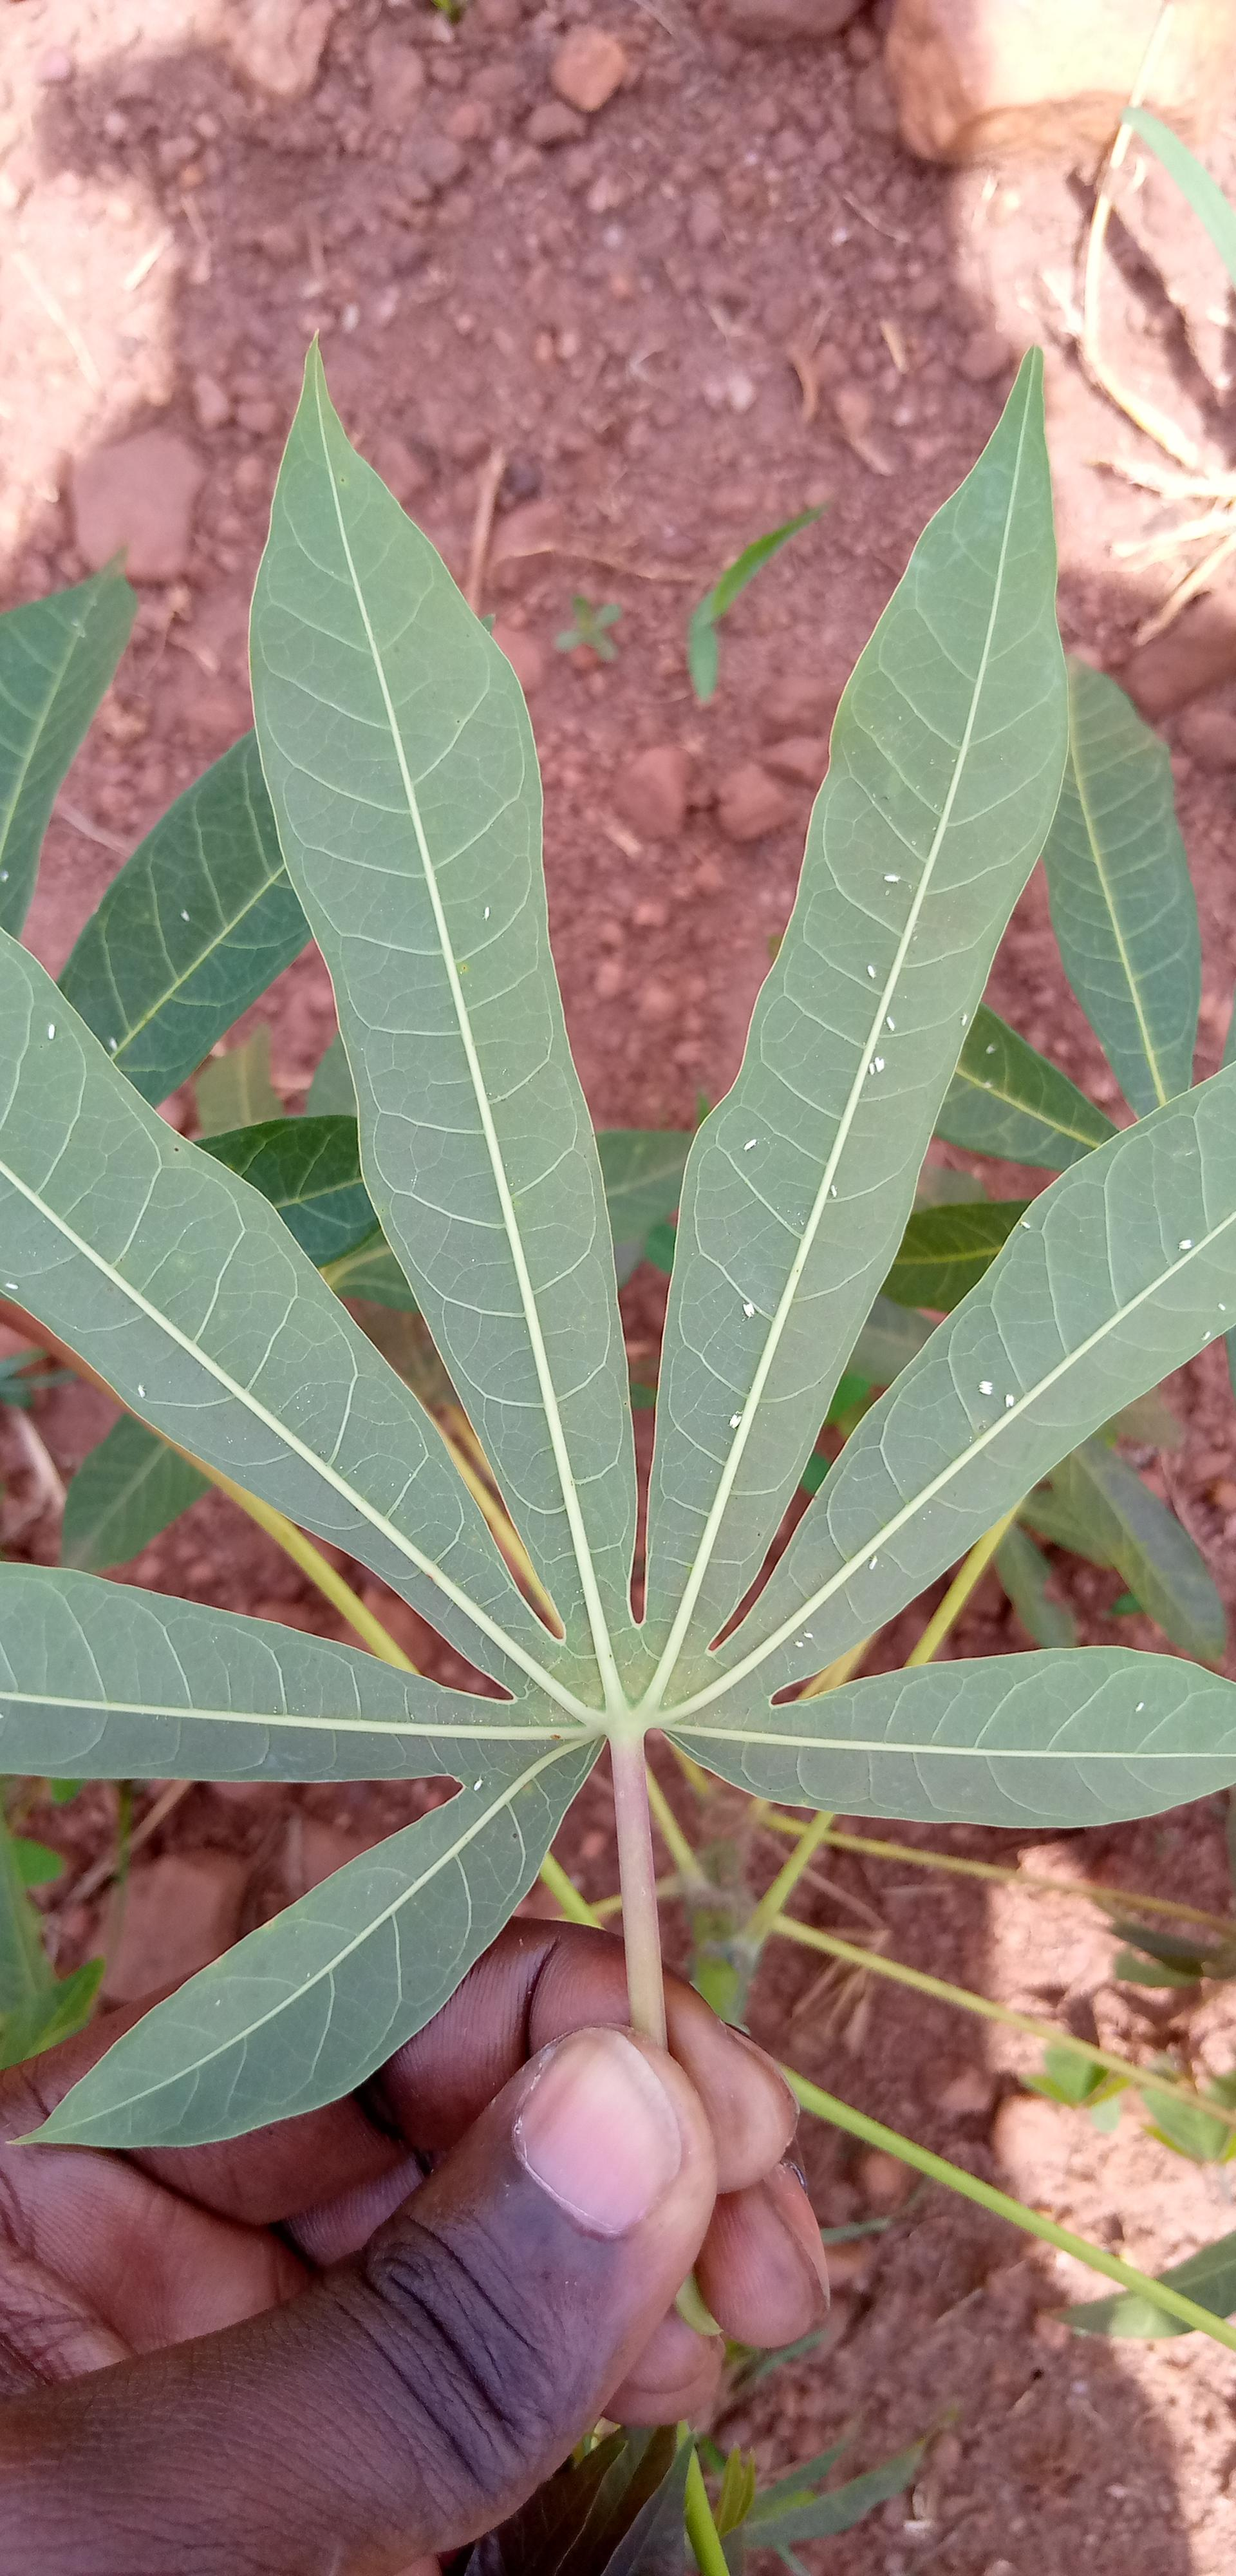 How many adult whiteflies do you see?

33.